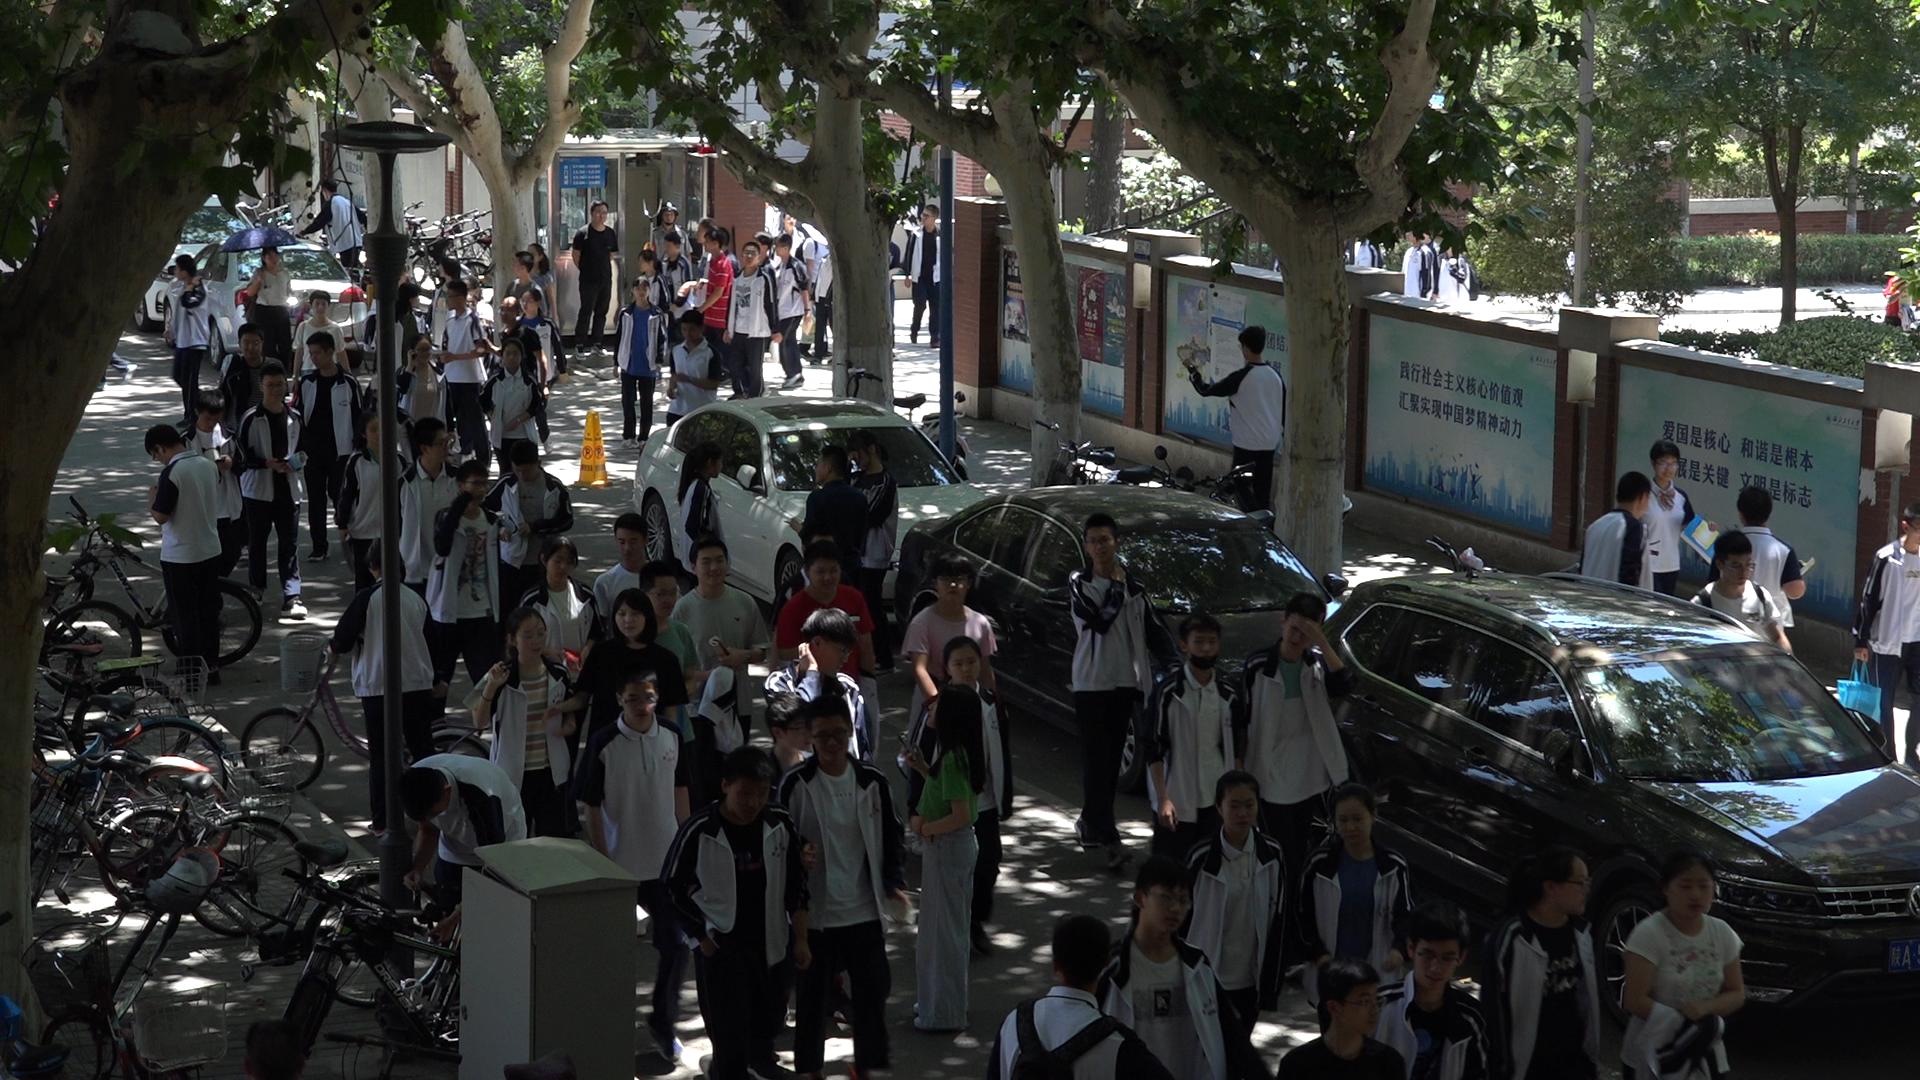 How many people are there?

78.